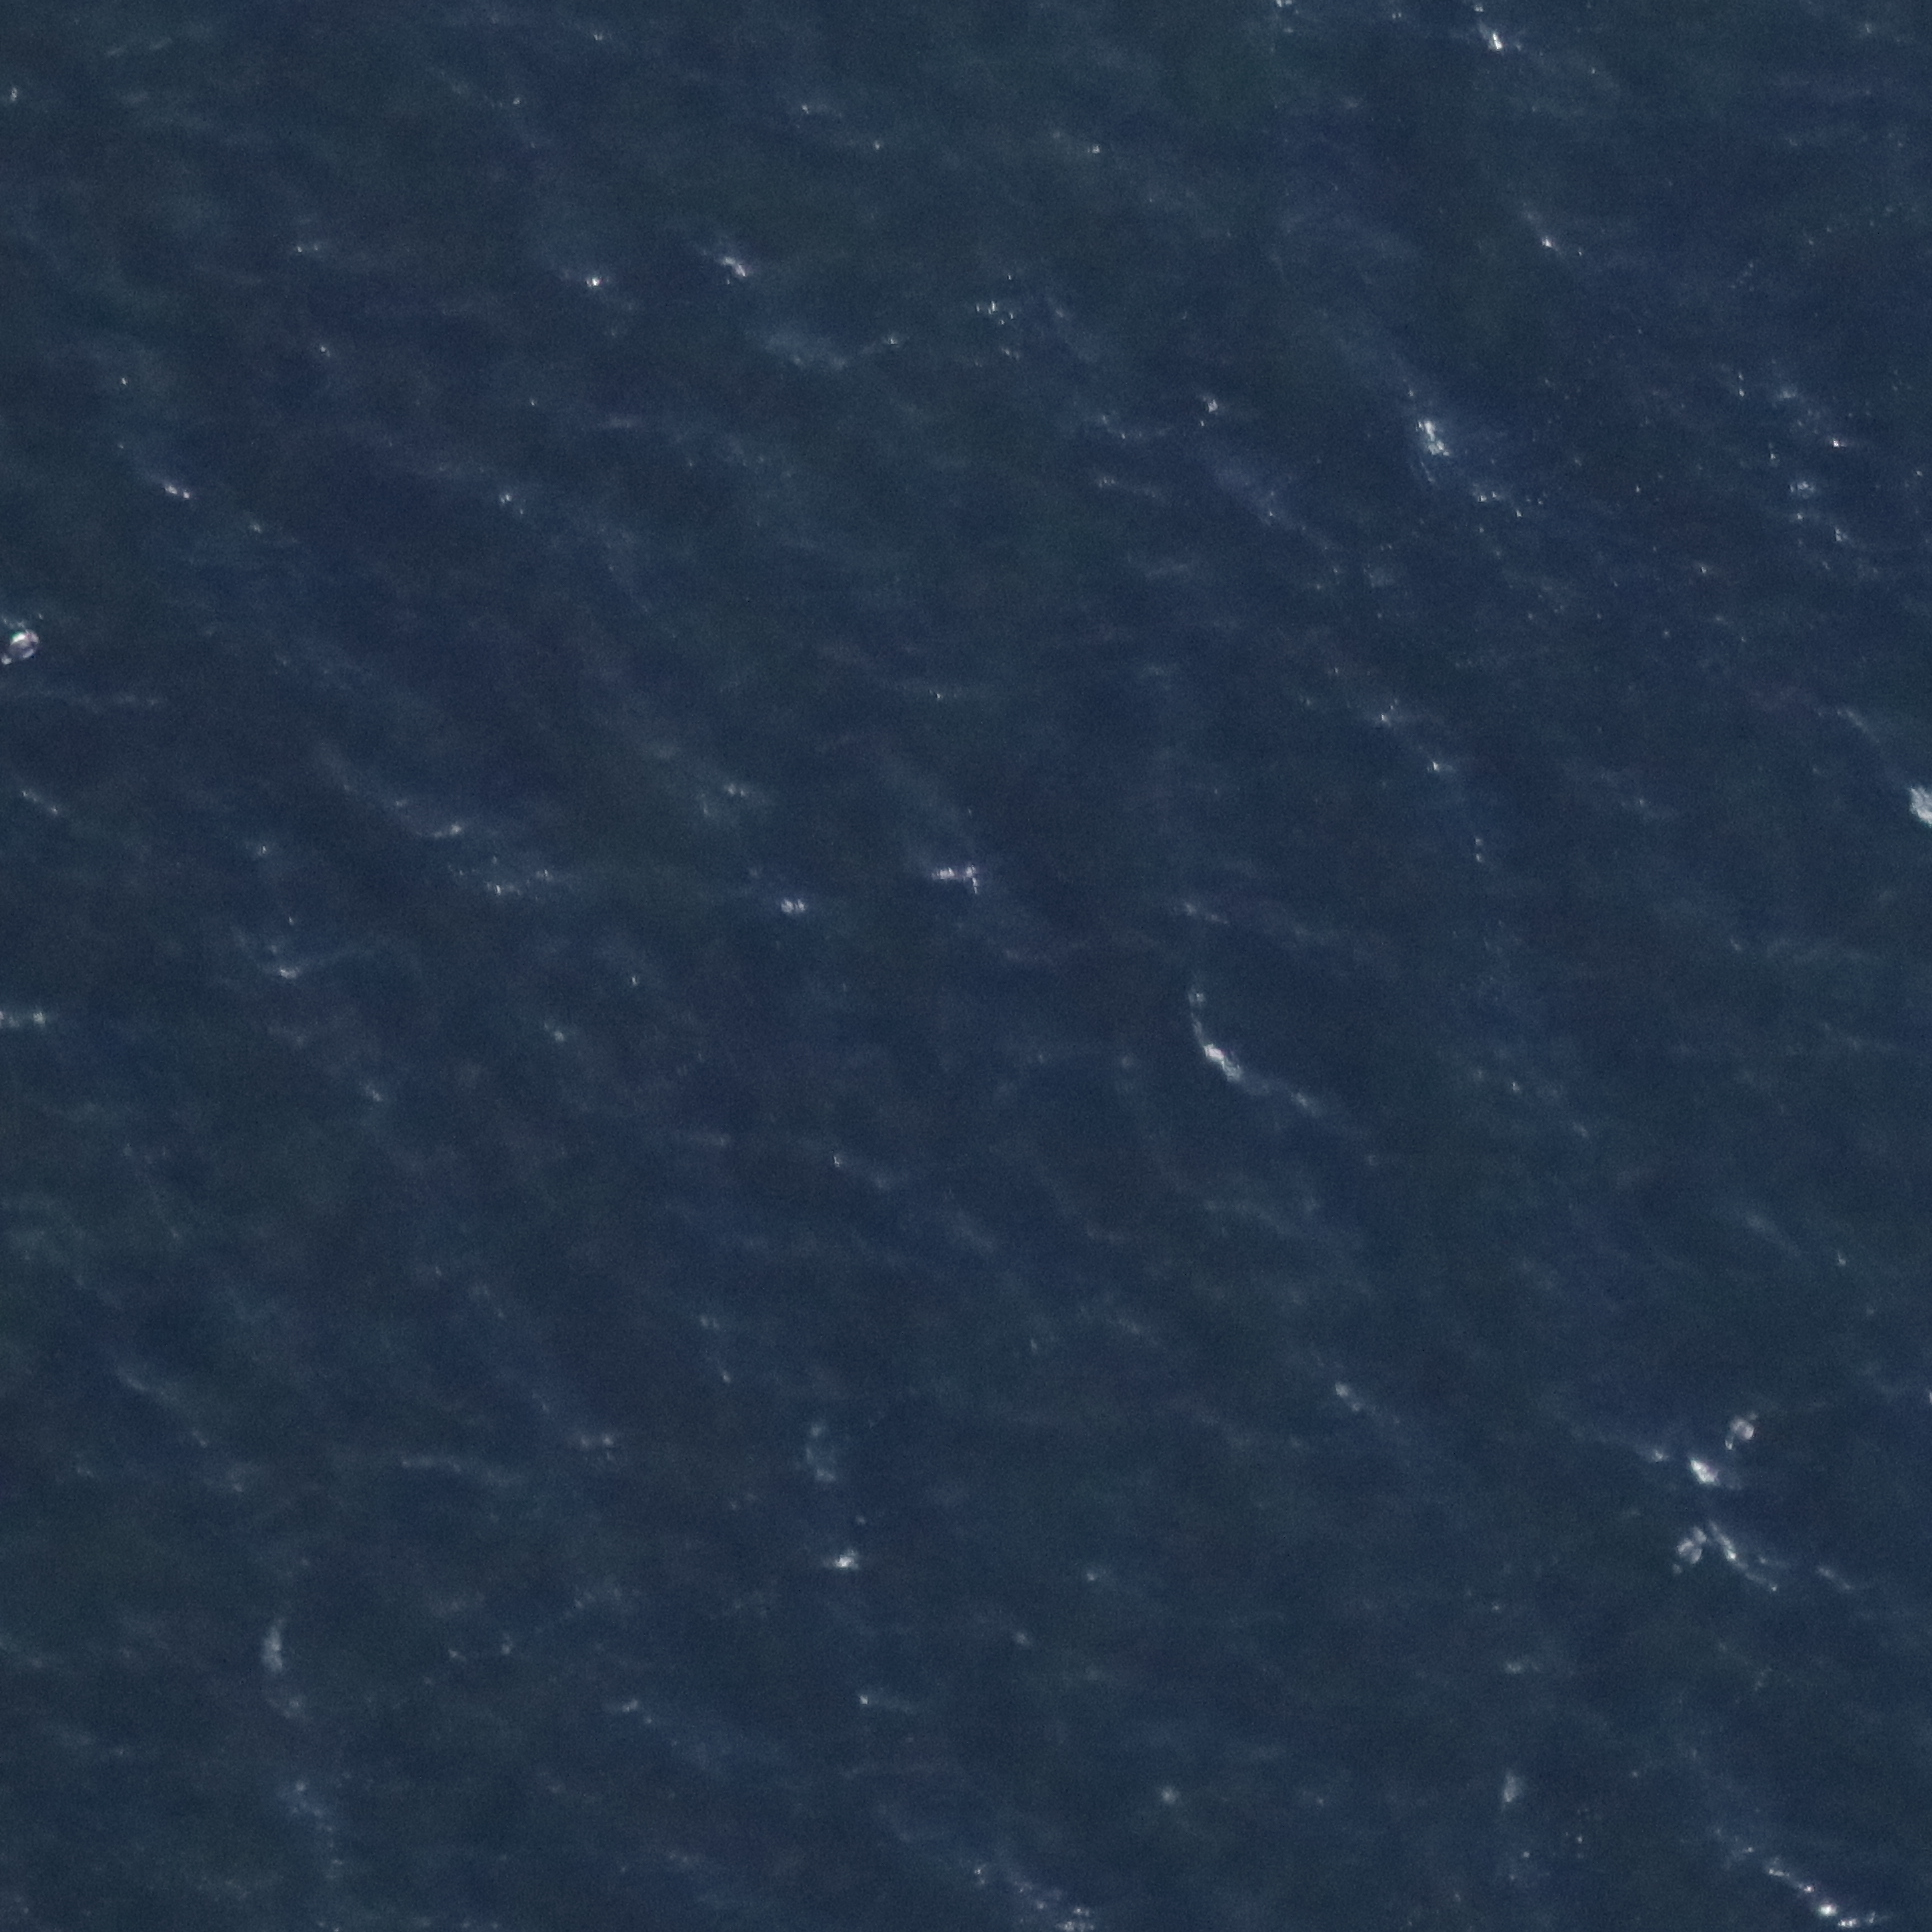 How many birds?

3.